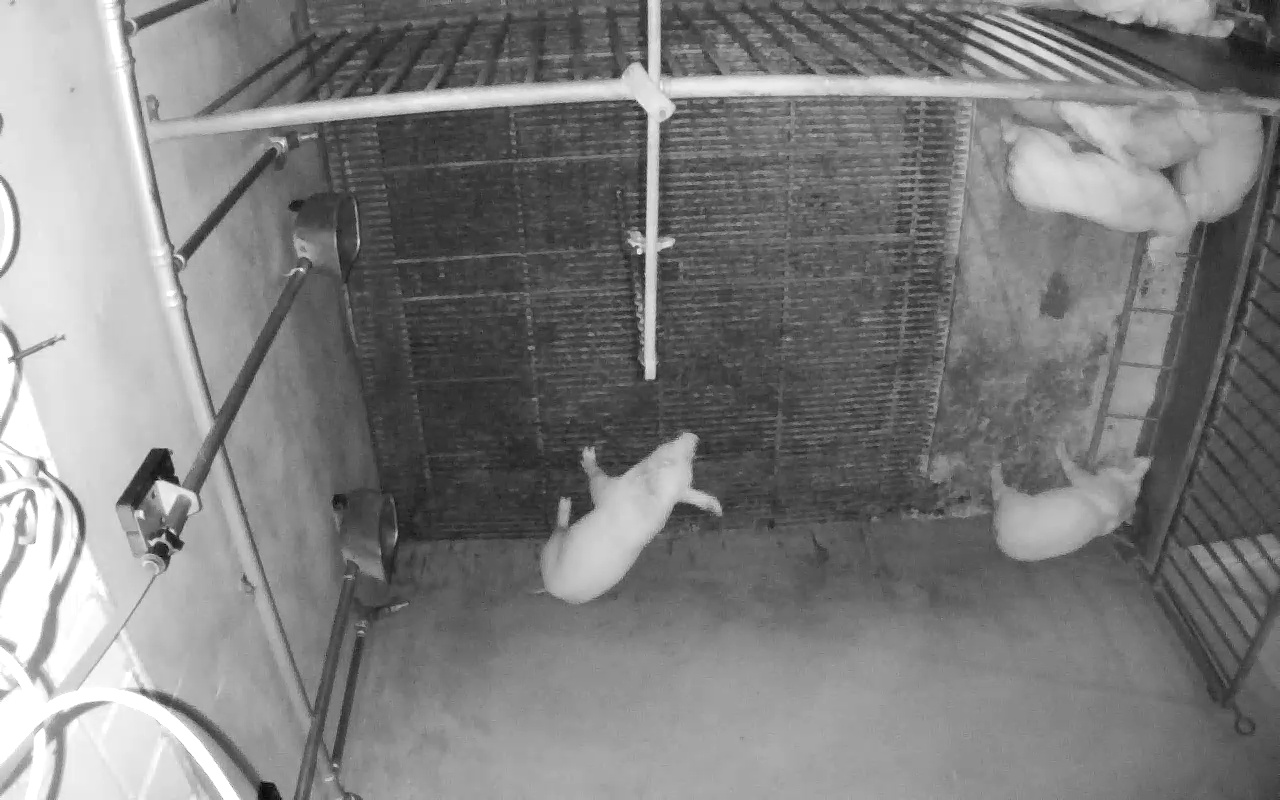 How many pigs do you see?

7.